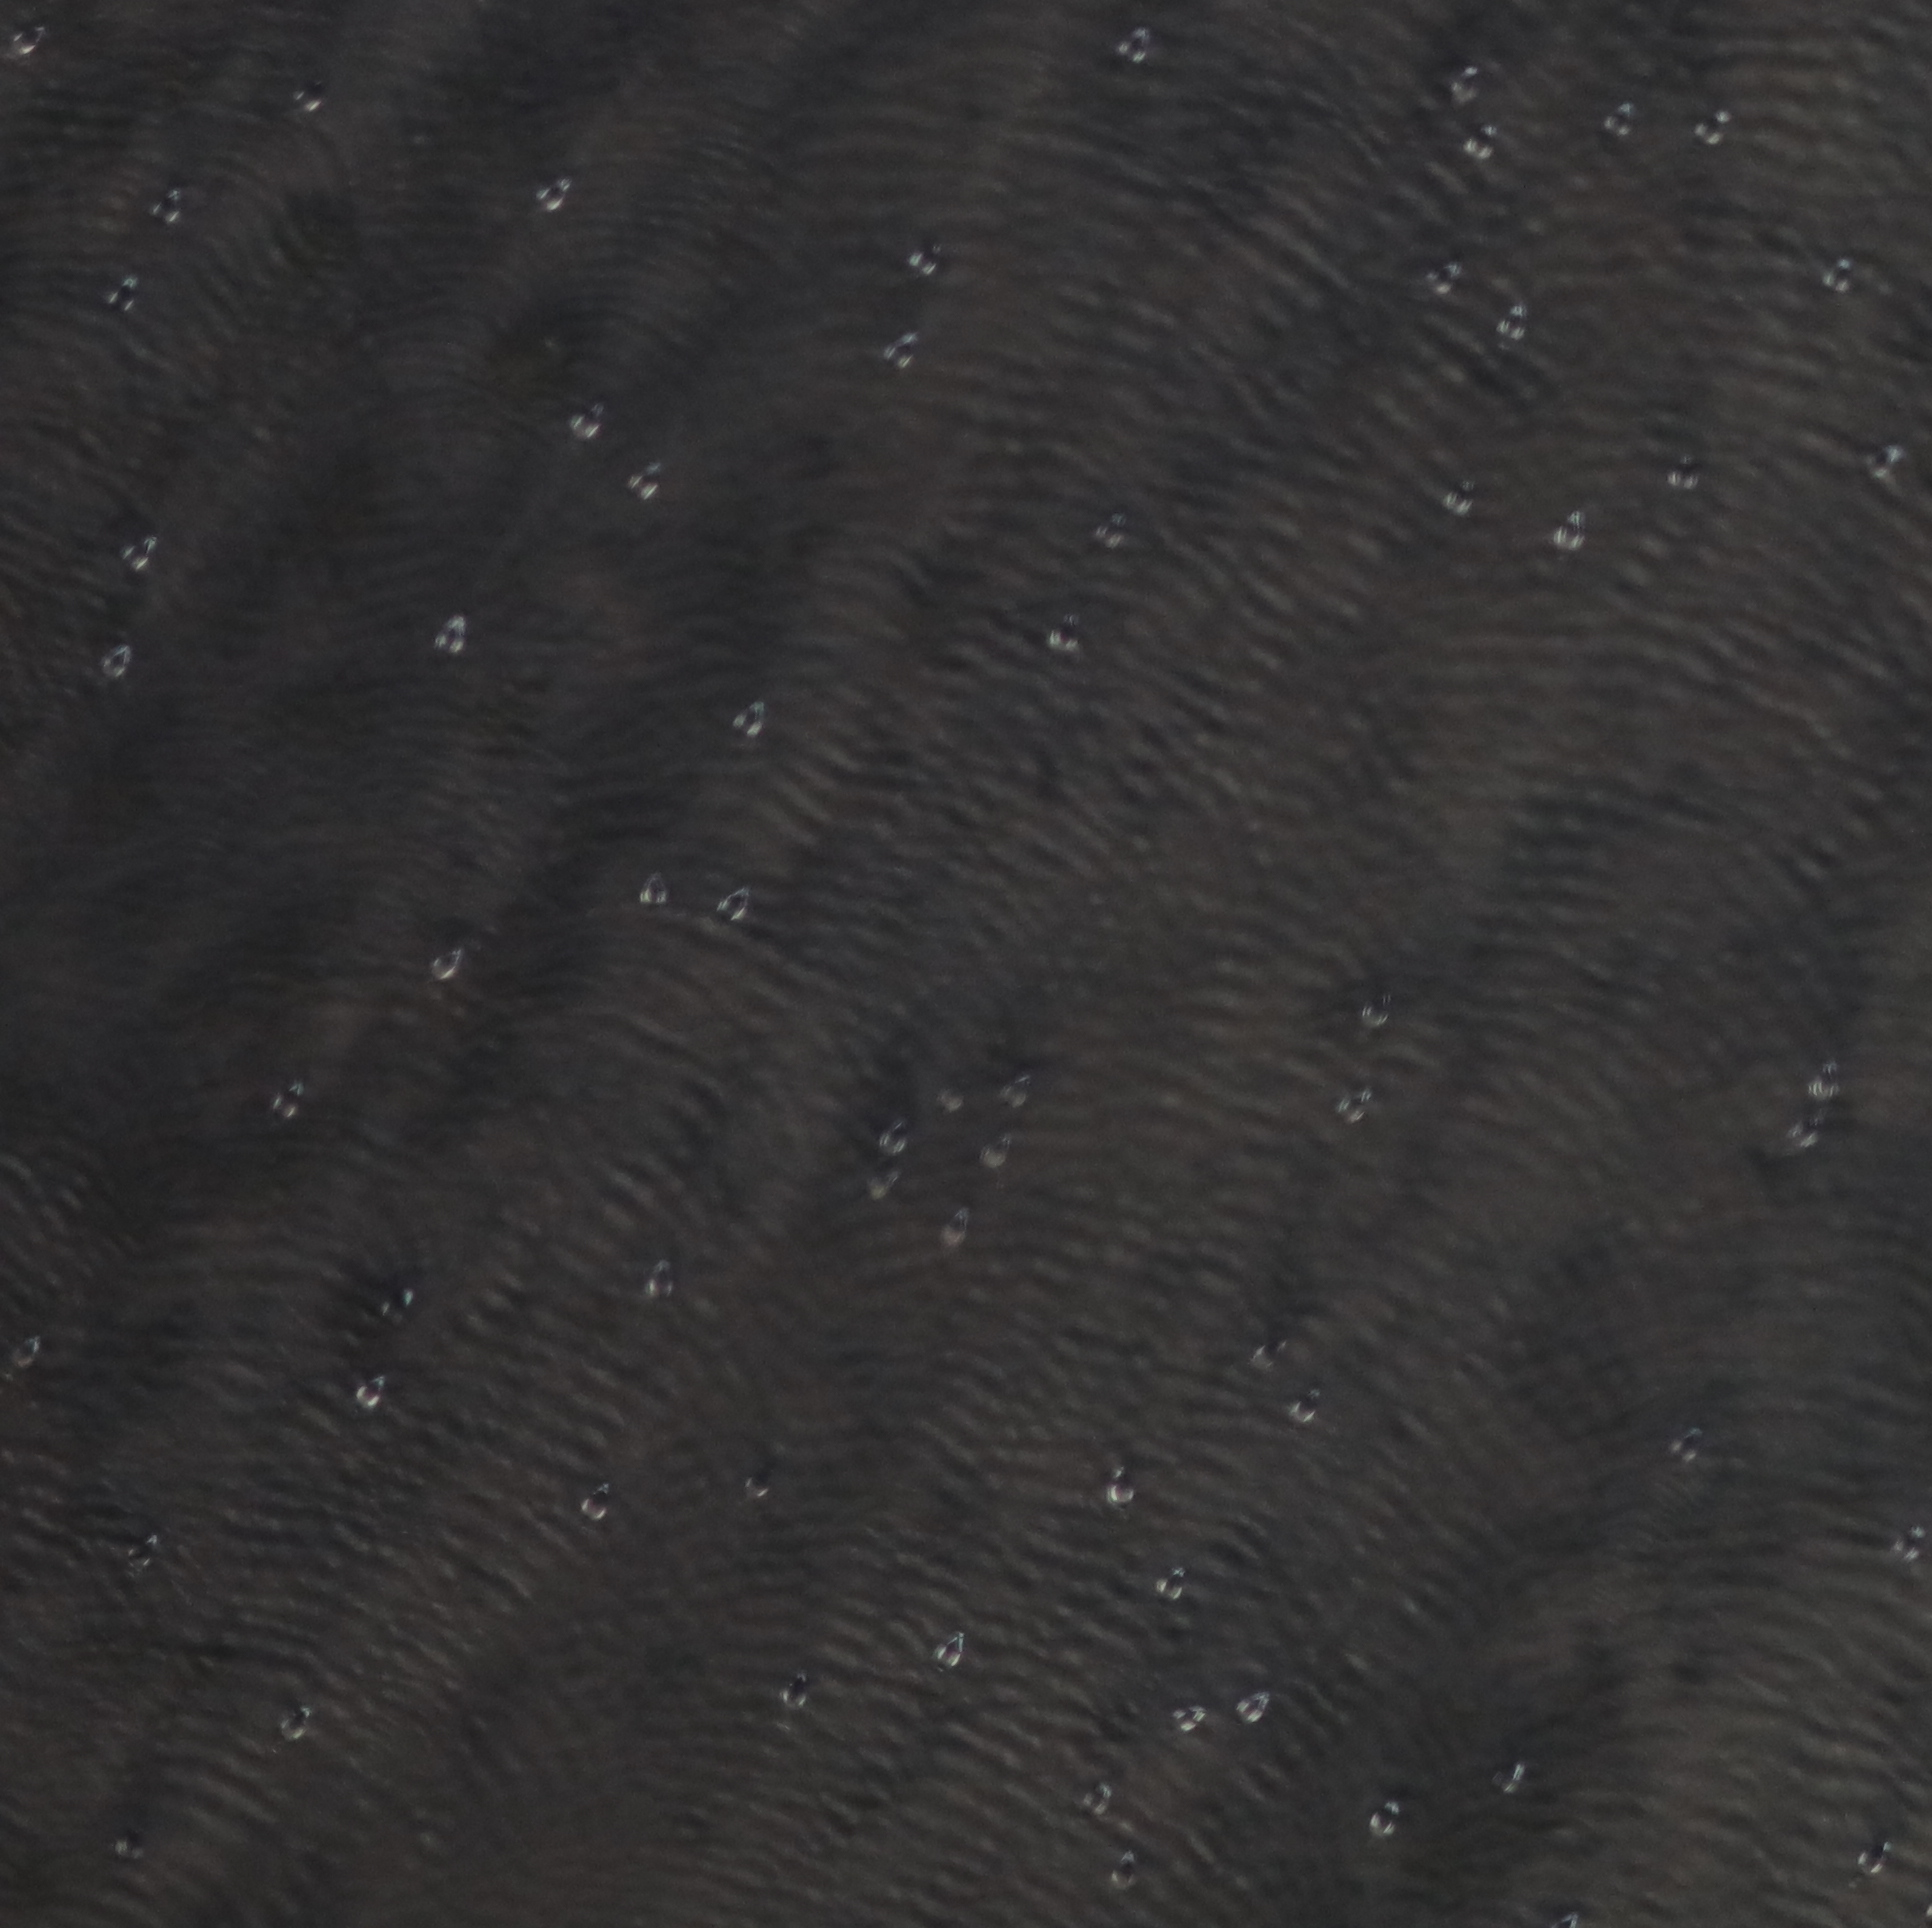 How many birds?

65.